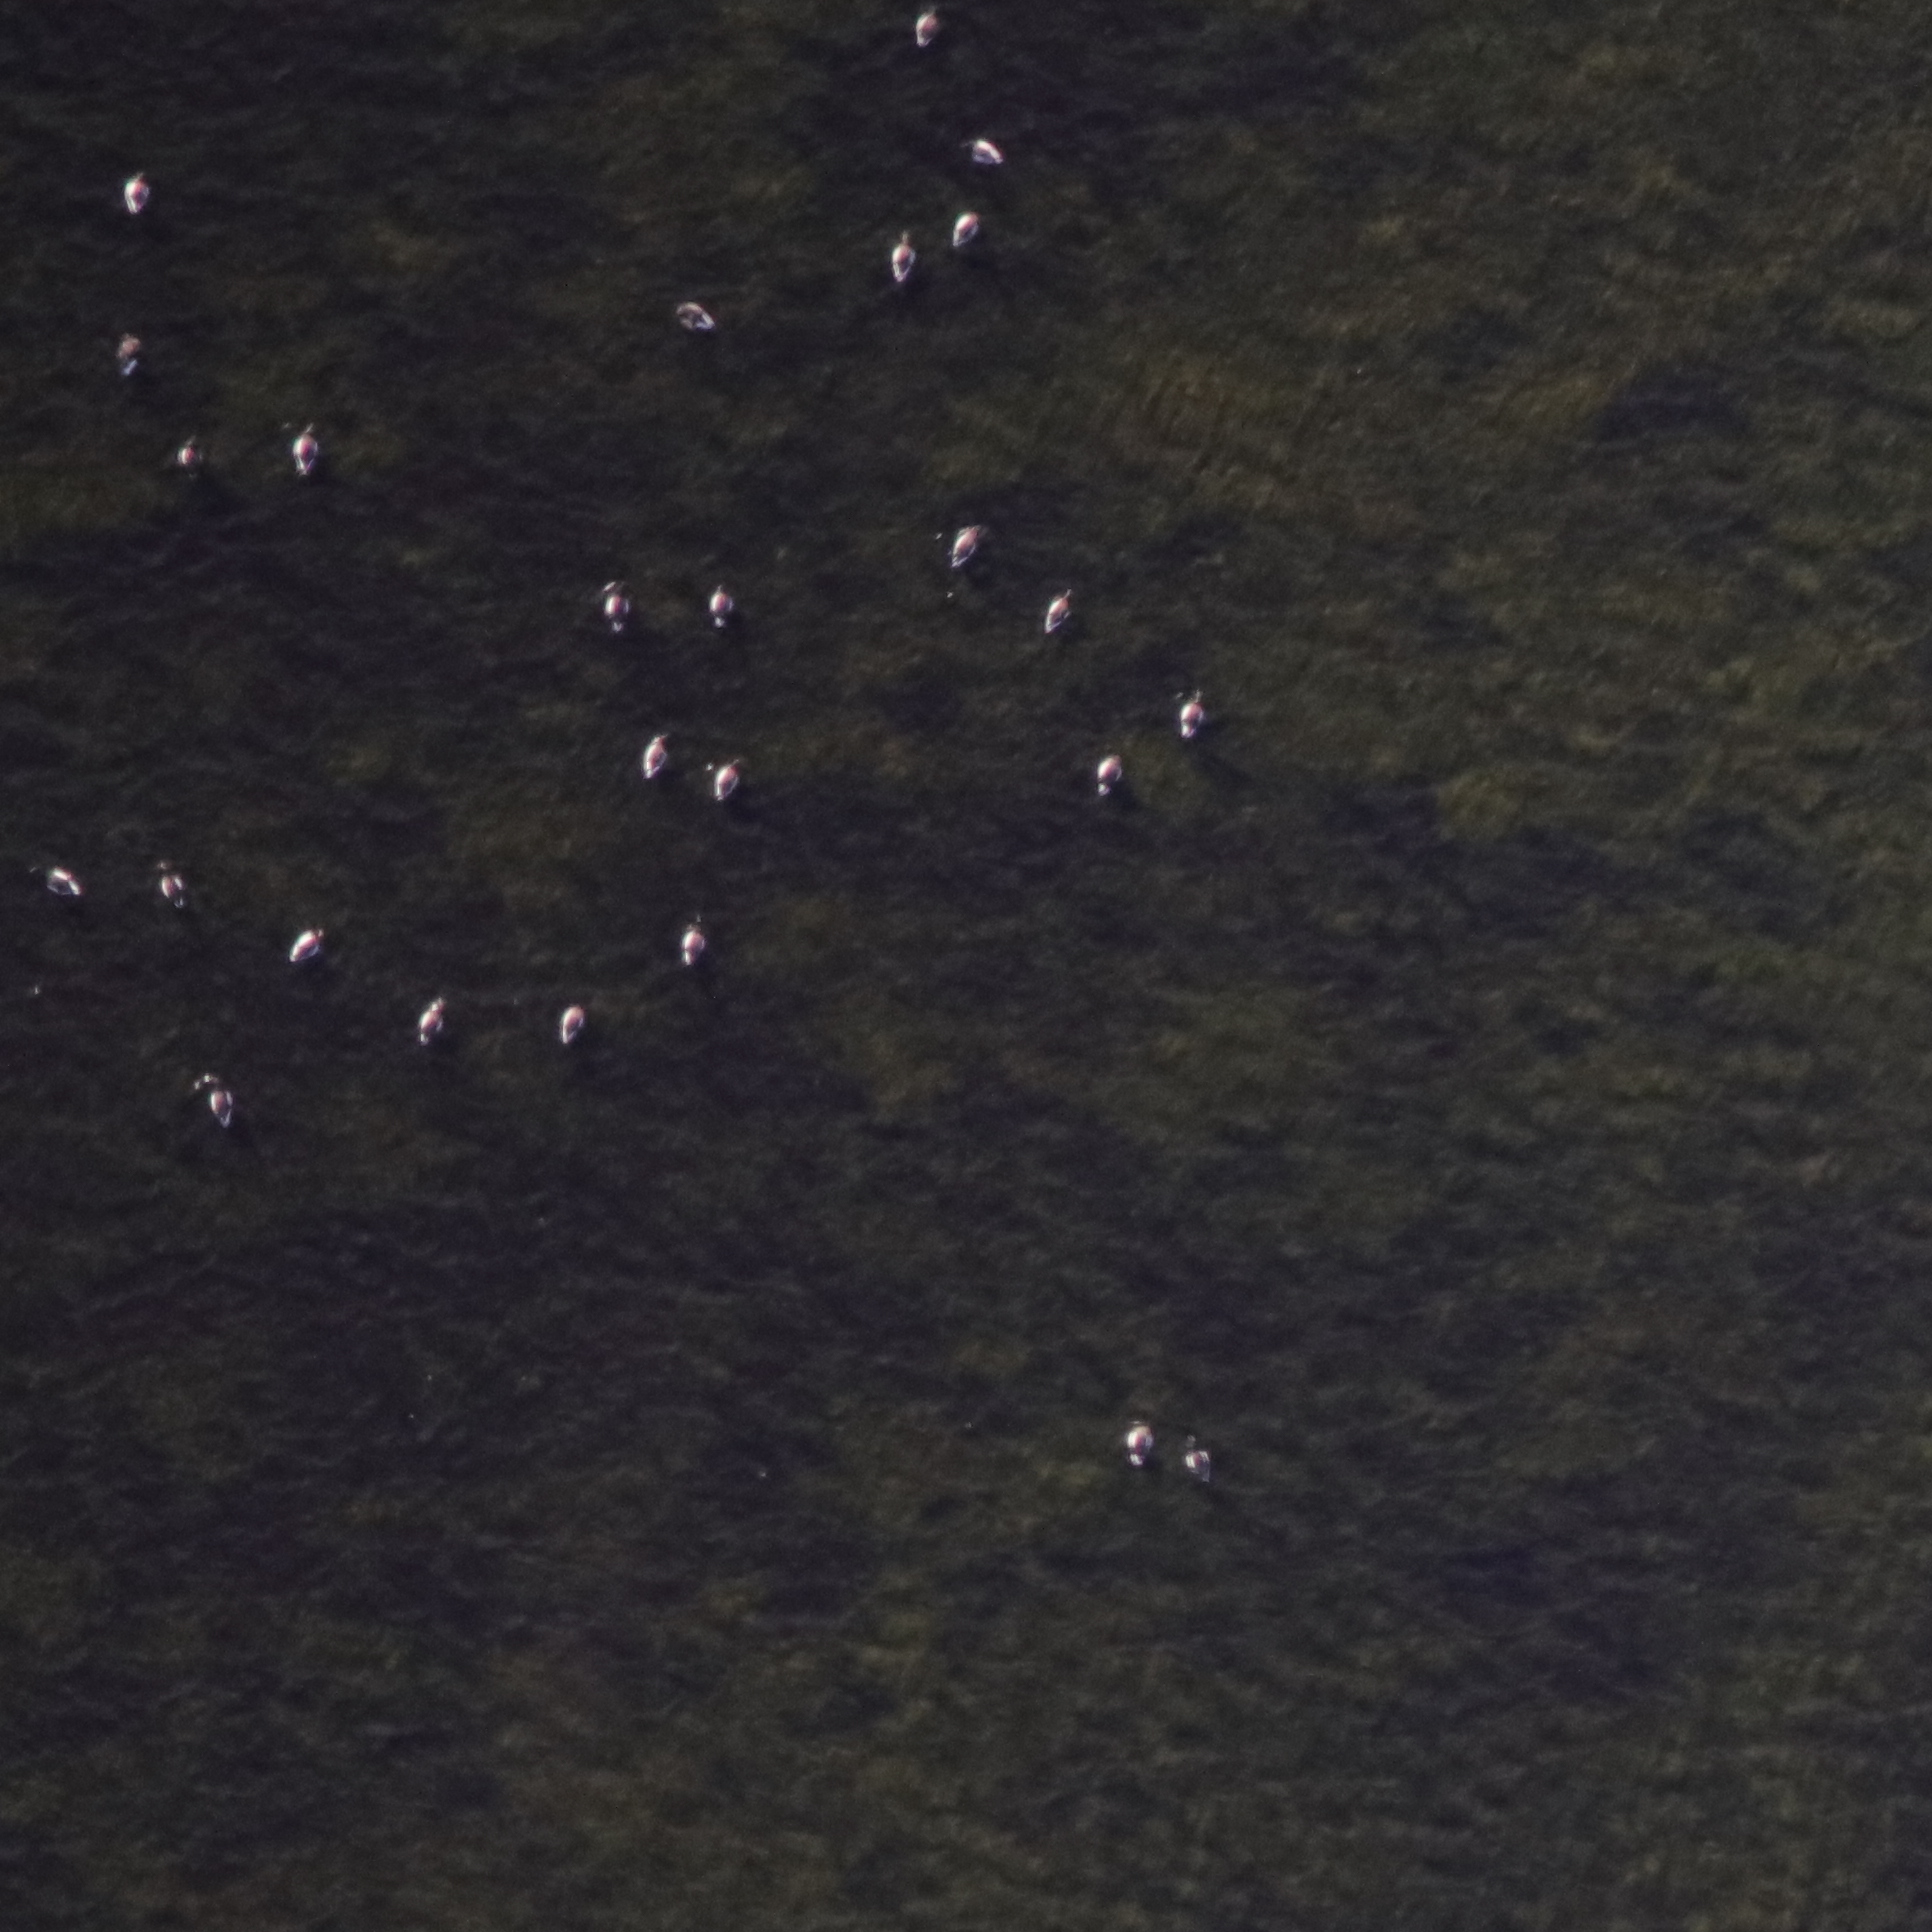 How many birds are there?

26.